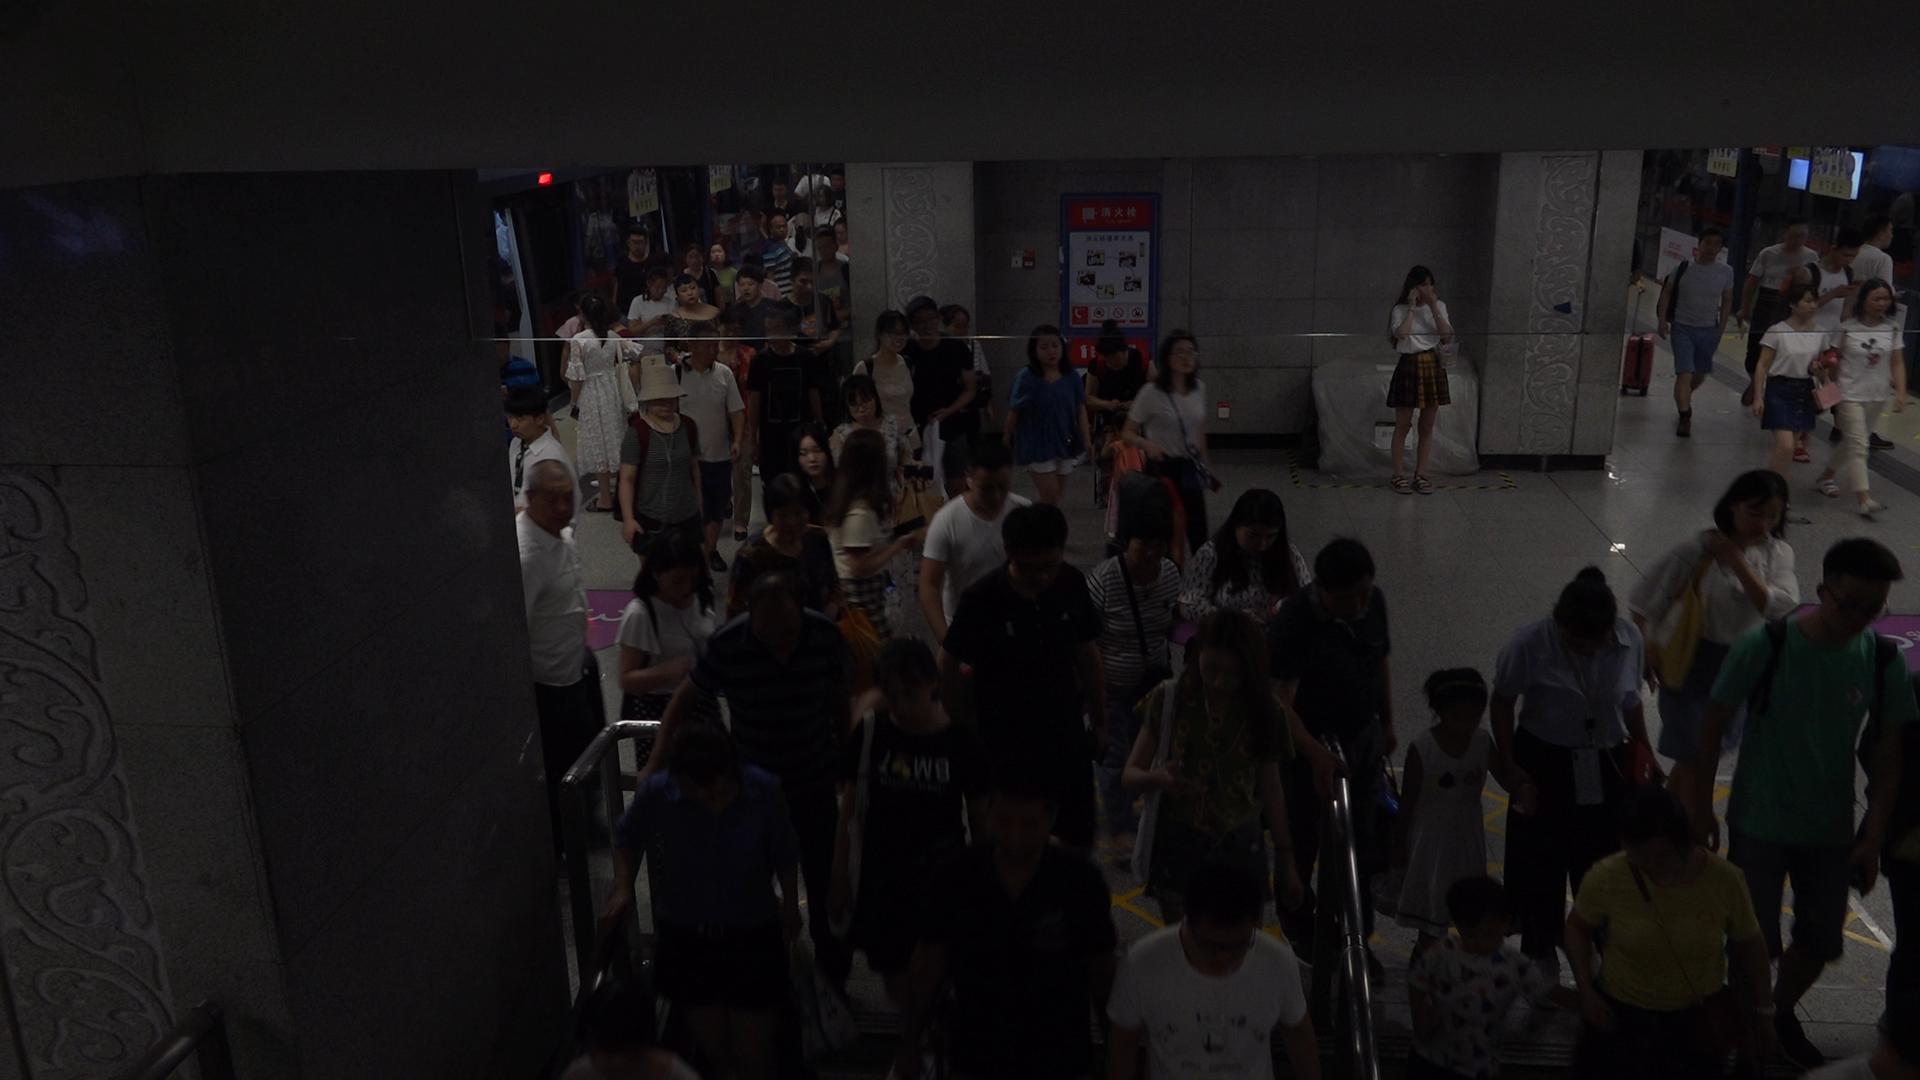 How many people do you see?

61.